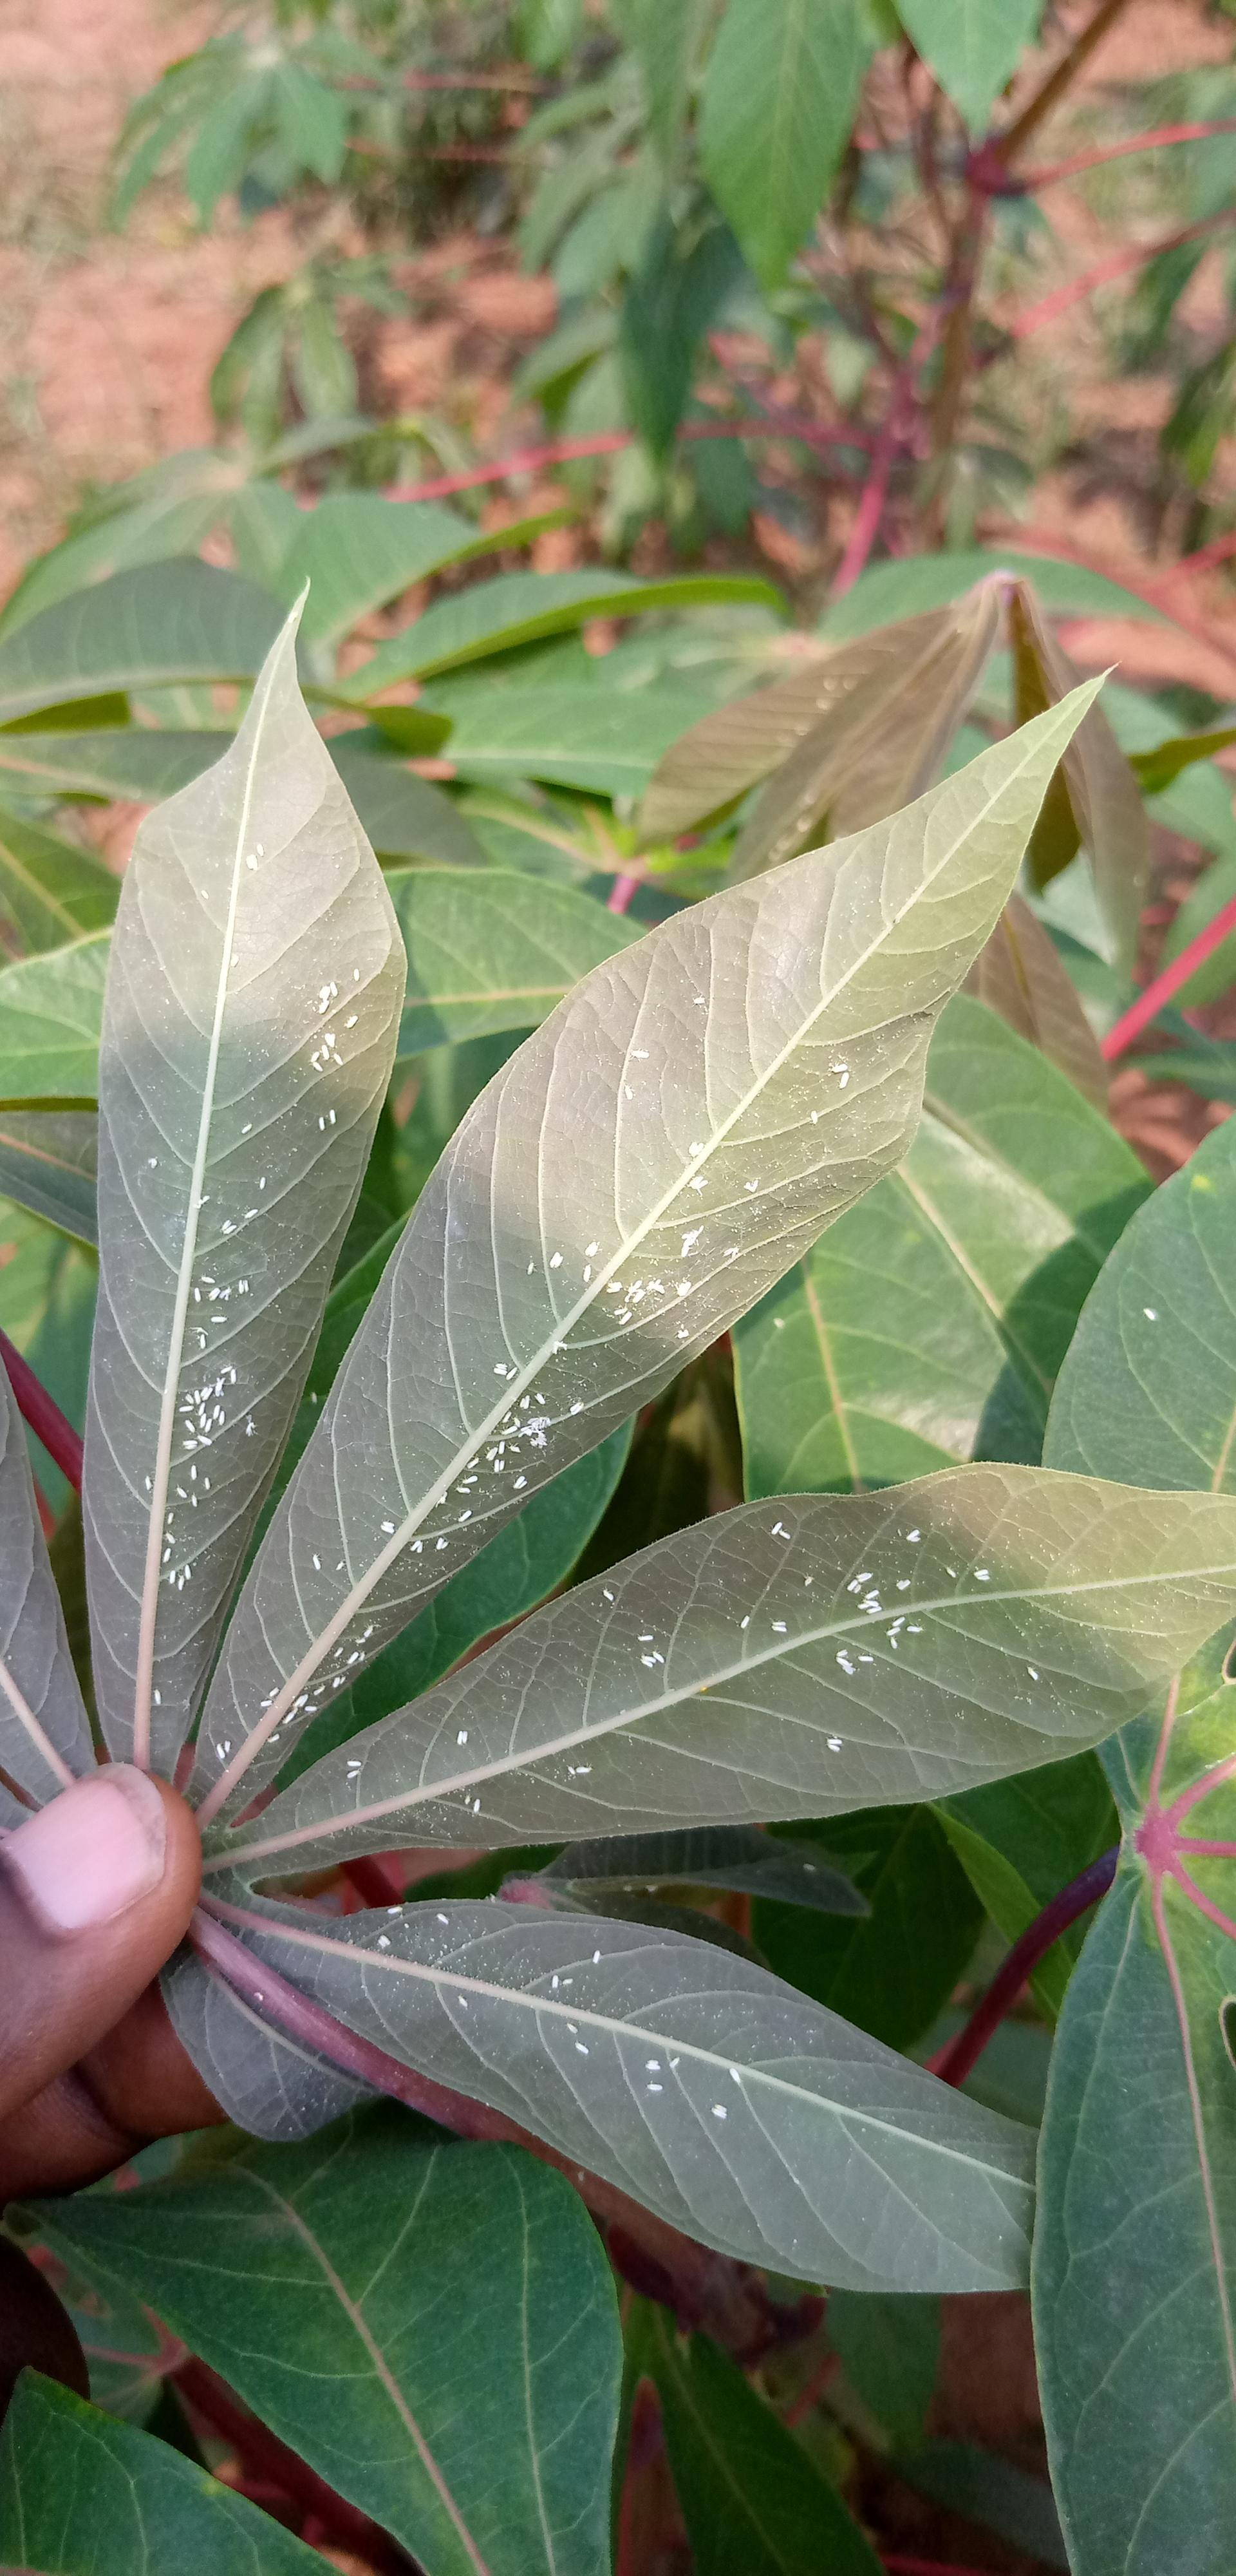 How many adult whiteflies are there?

195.